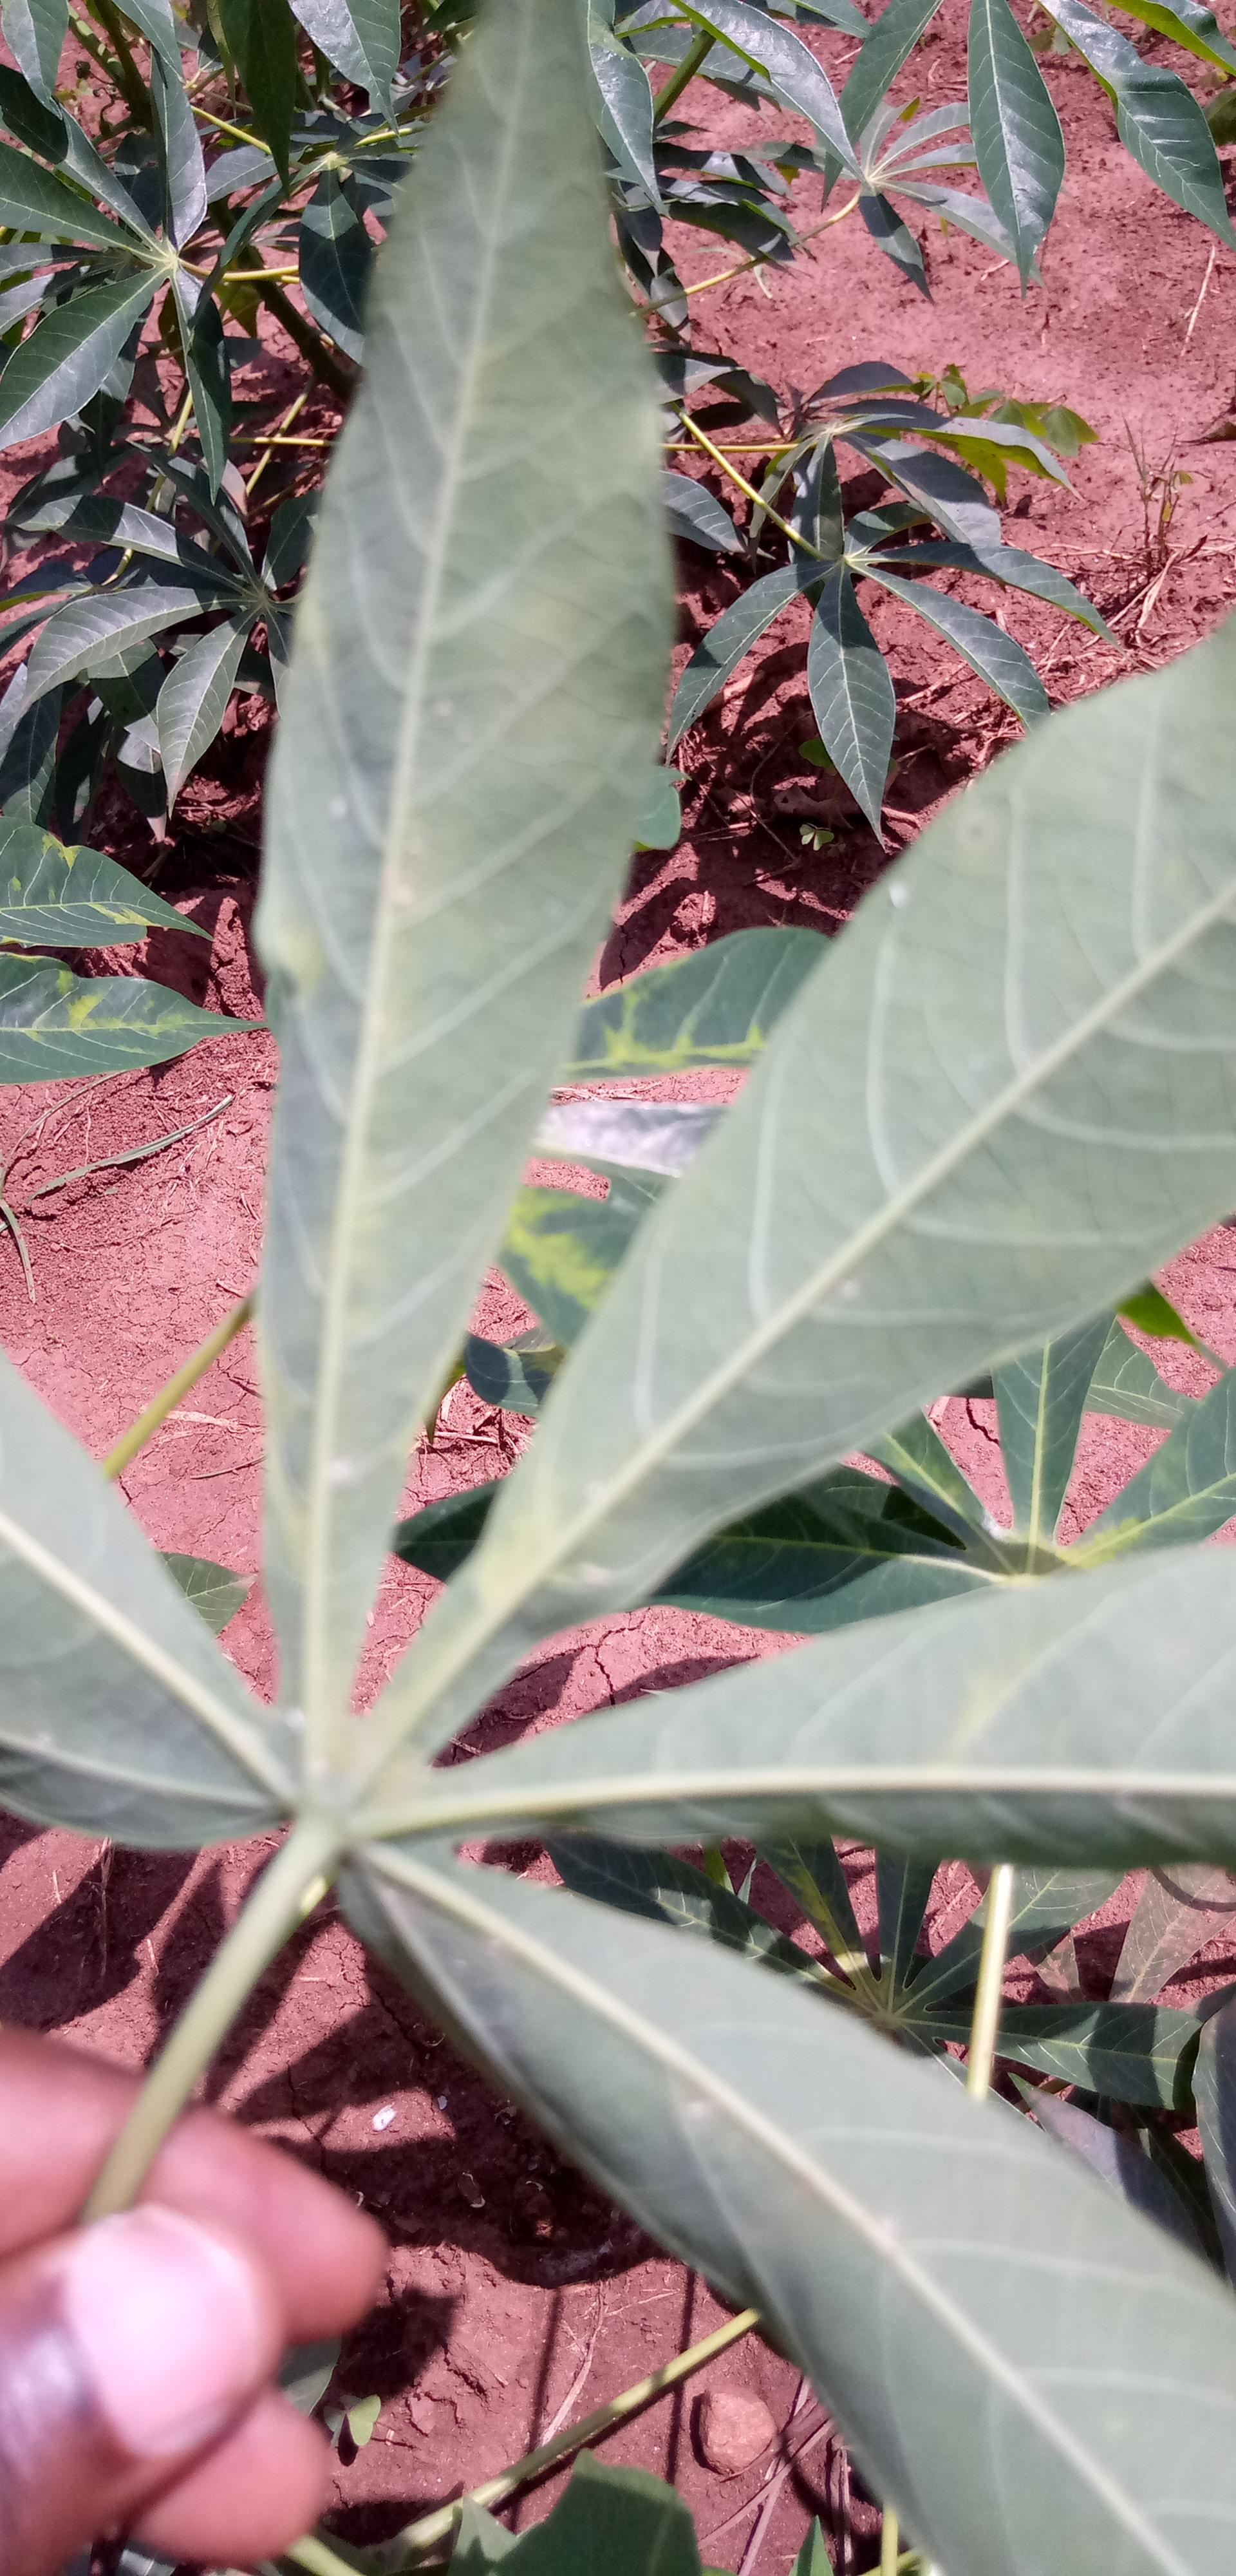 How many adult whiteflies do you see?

7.